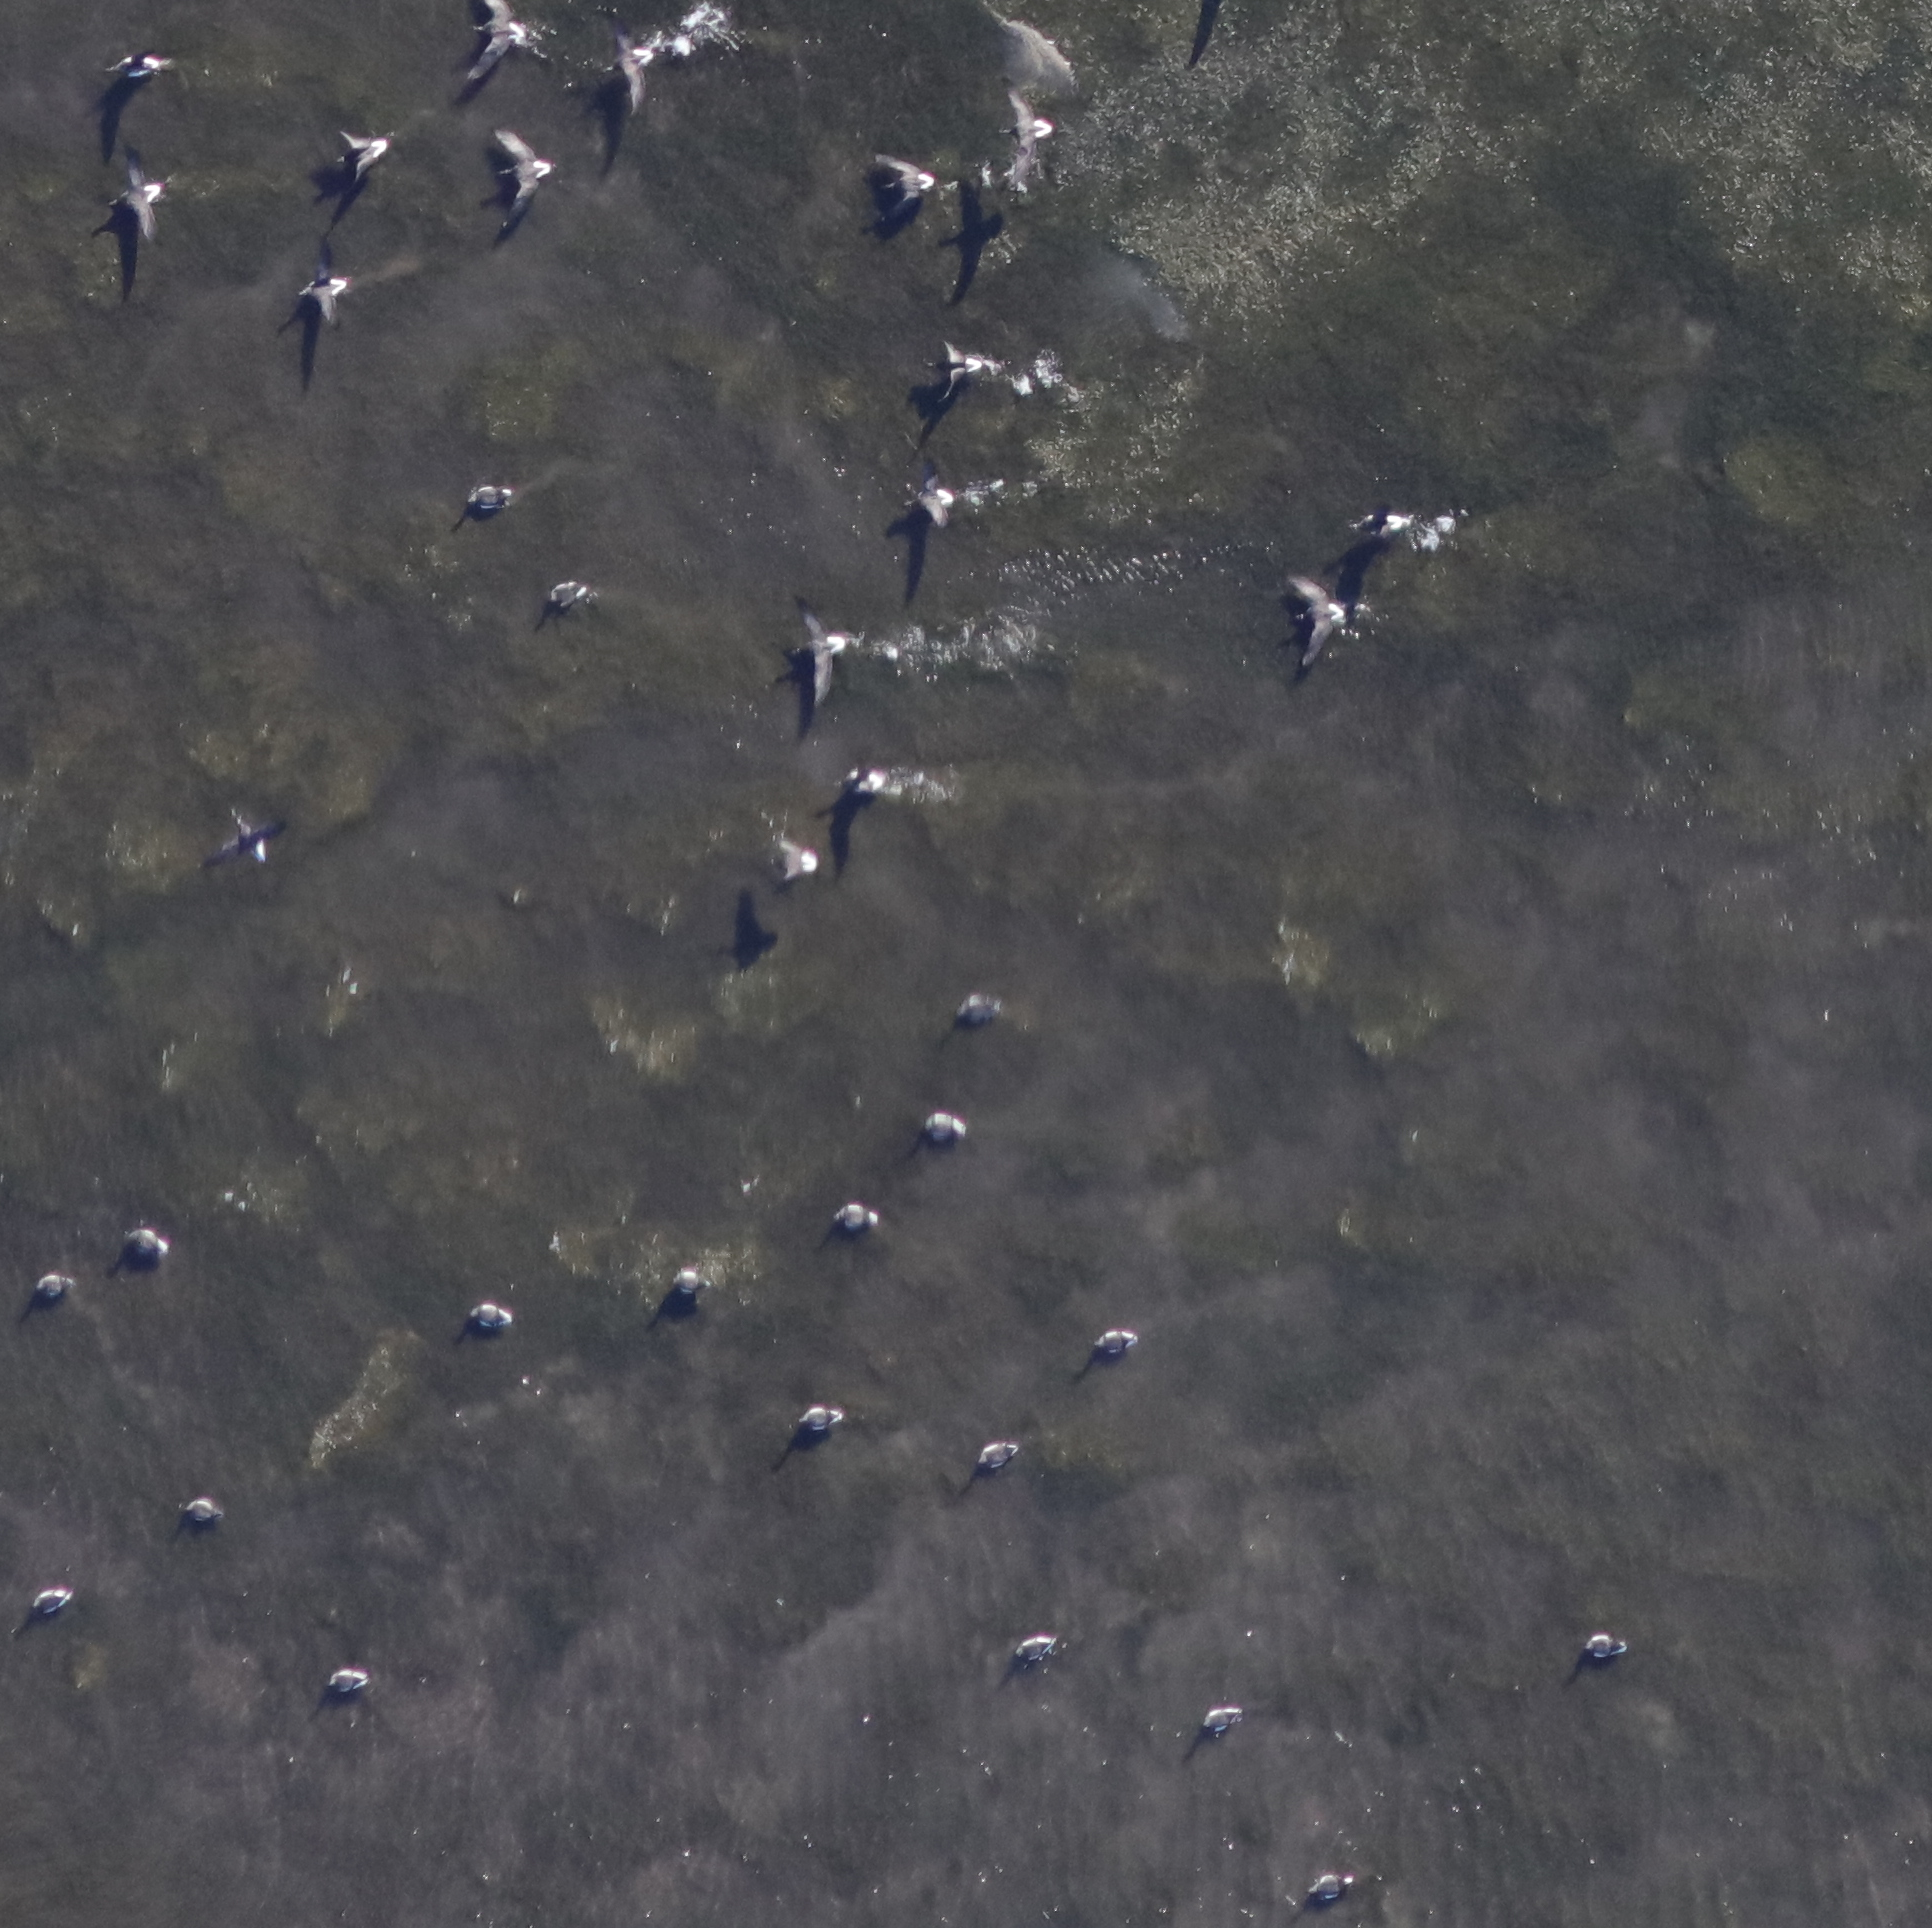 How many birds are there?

36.